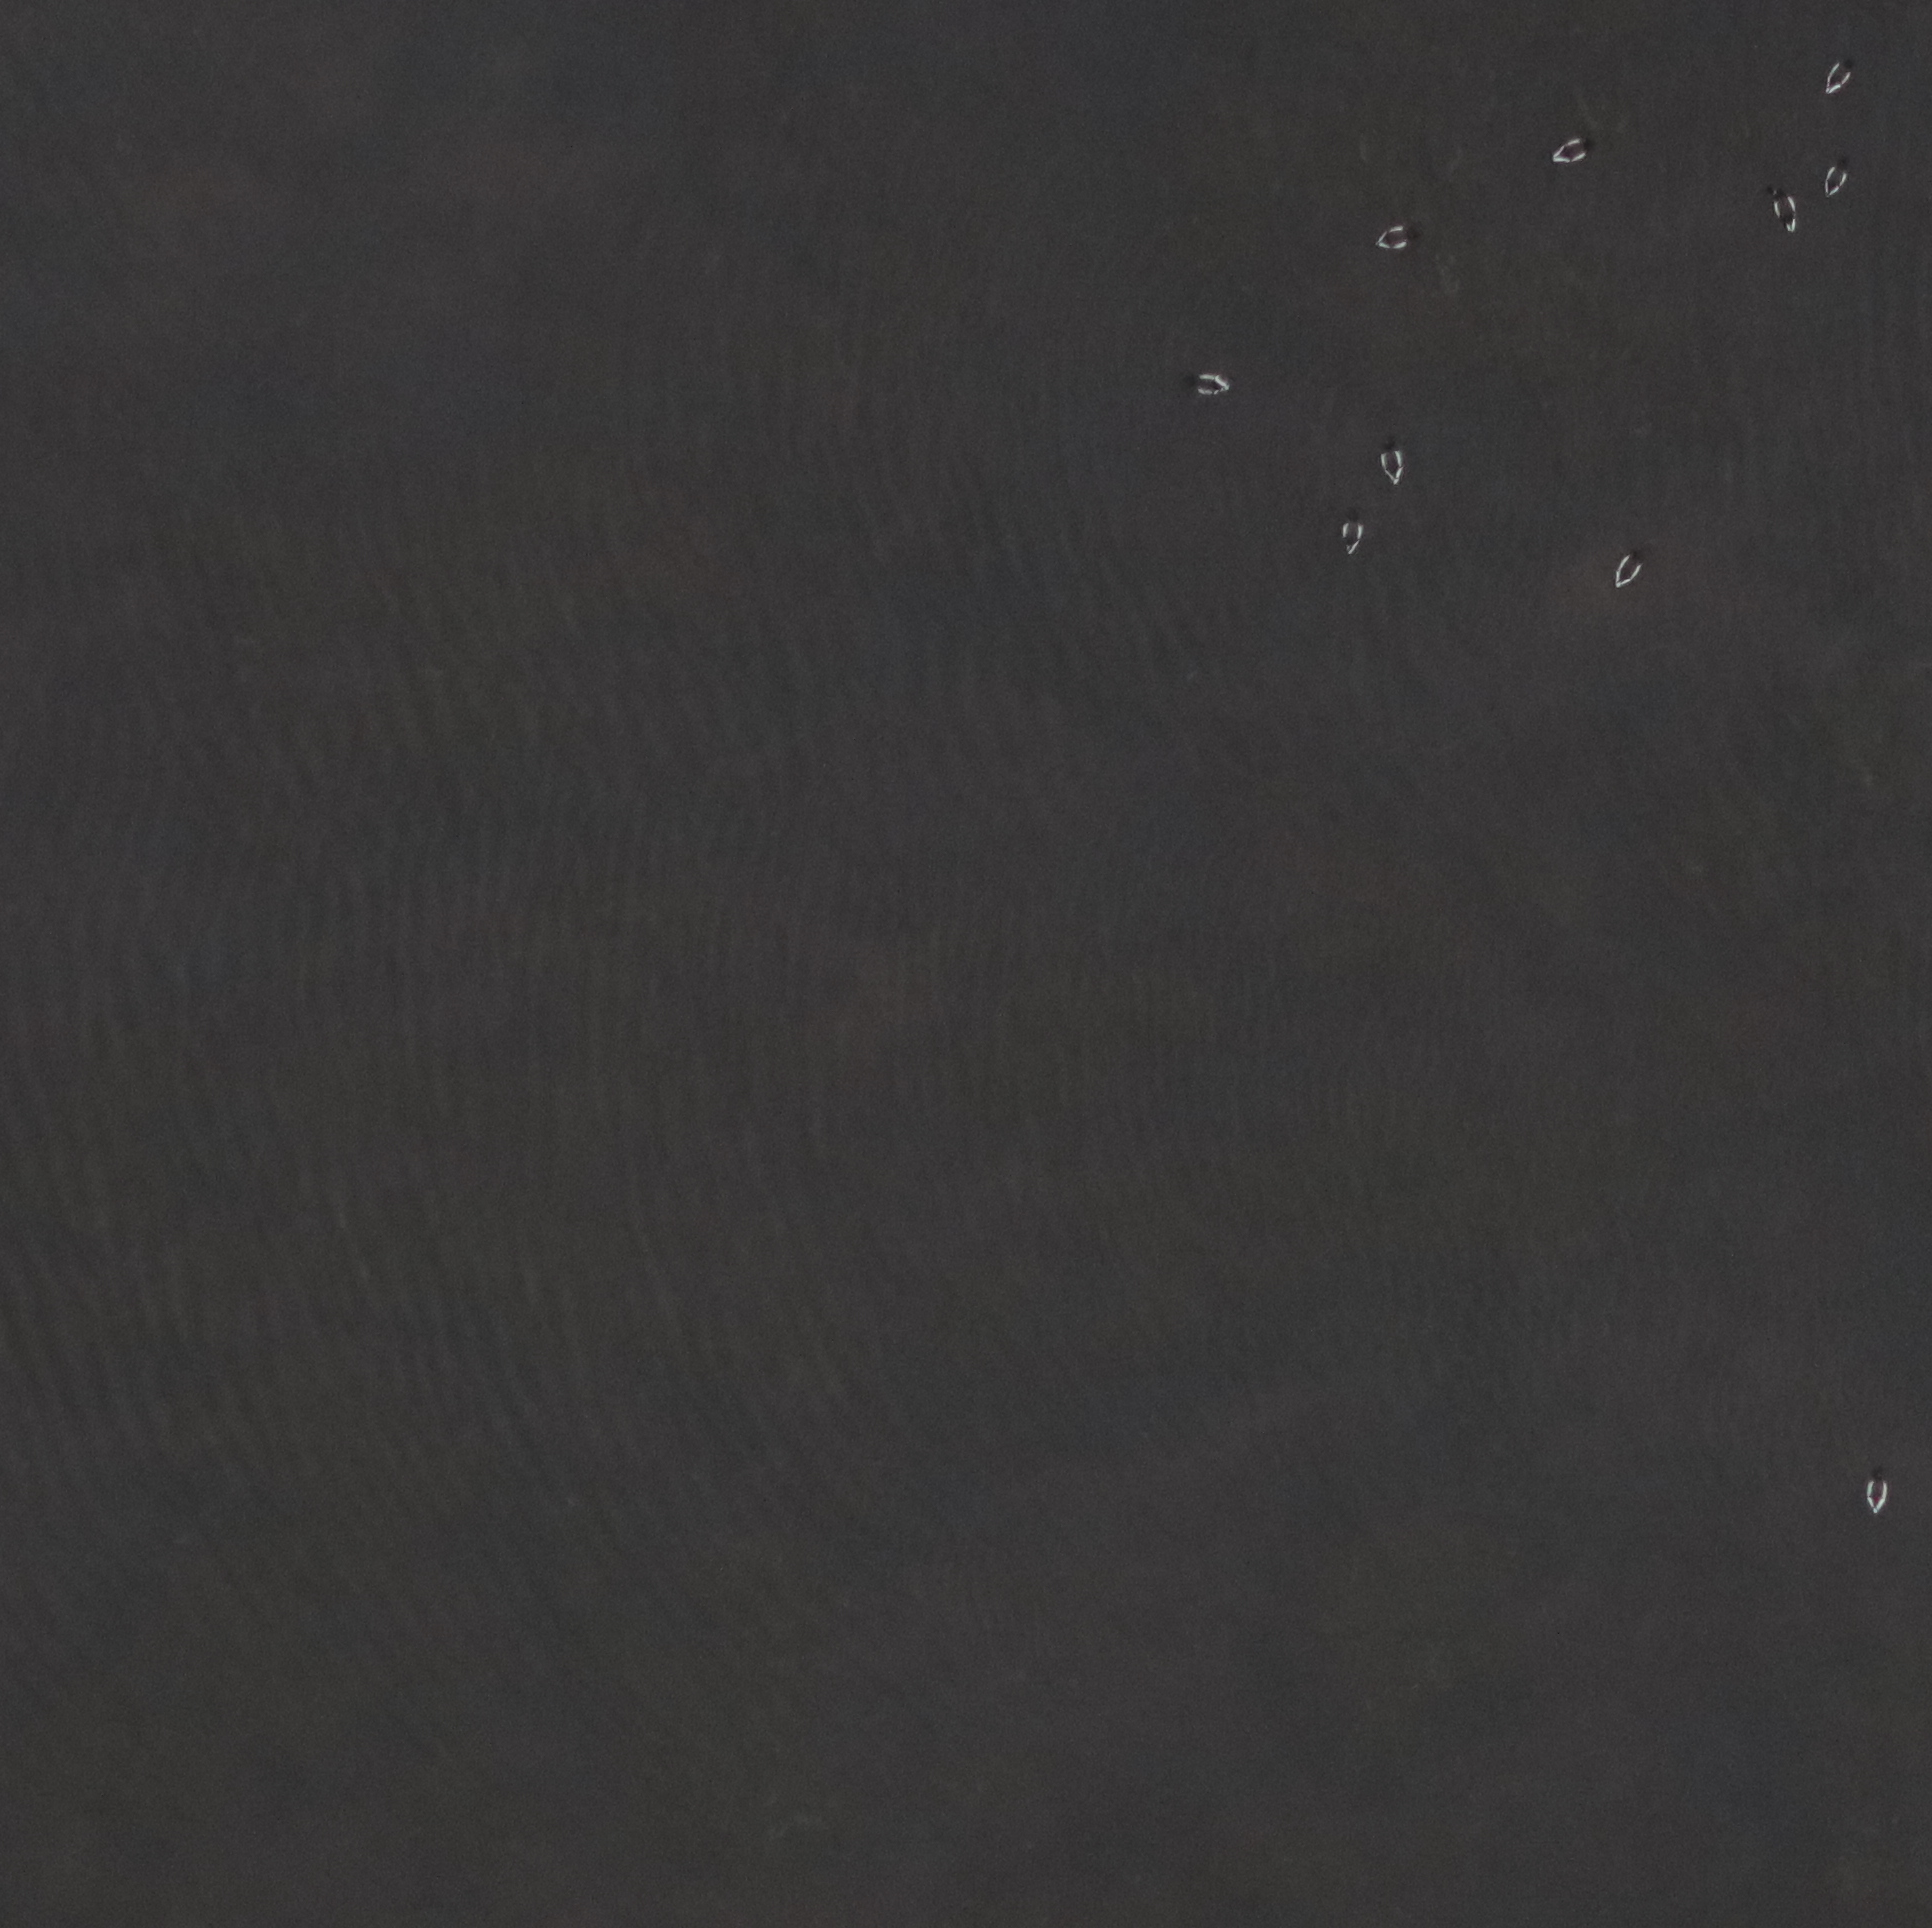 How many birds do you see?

10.